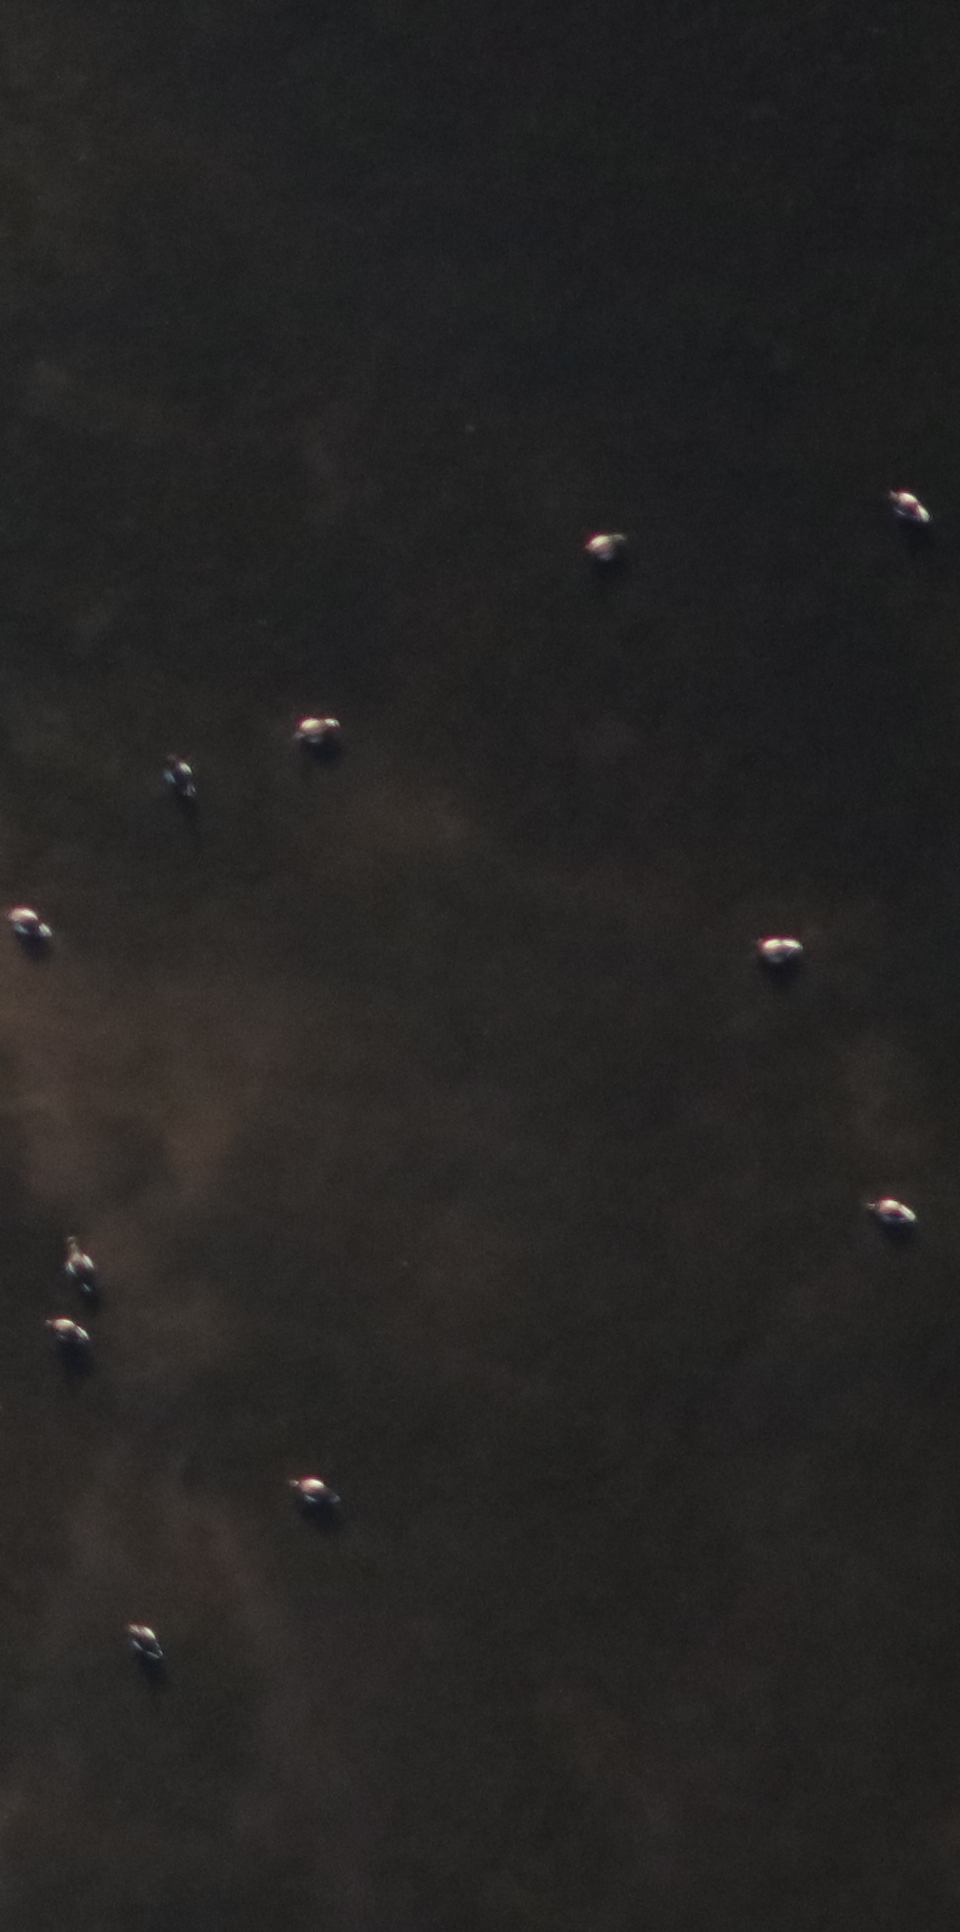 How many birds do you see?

11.